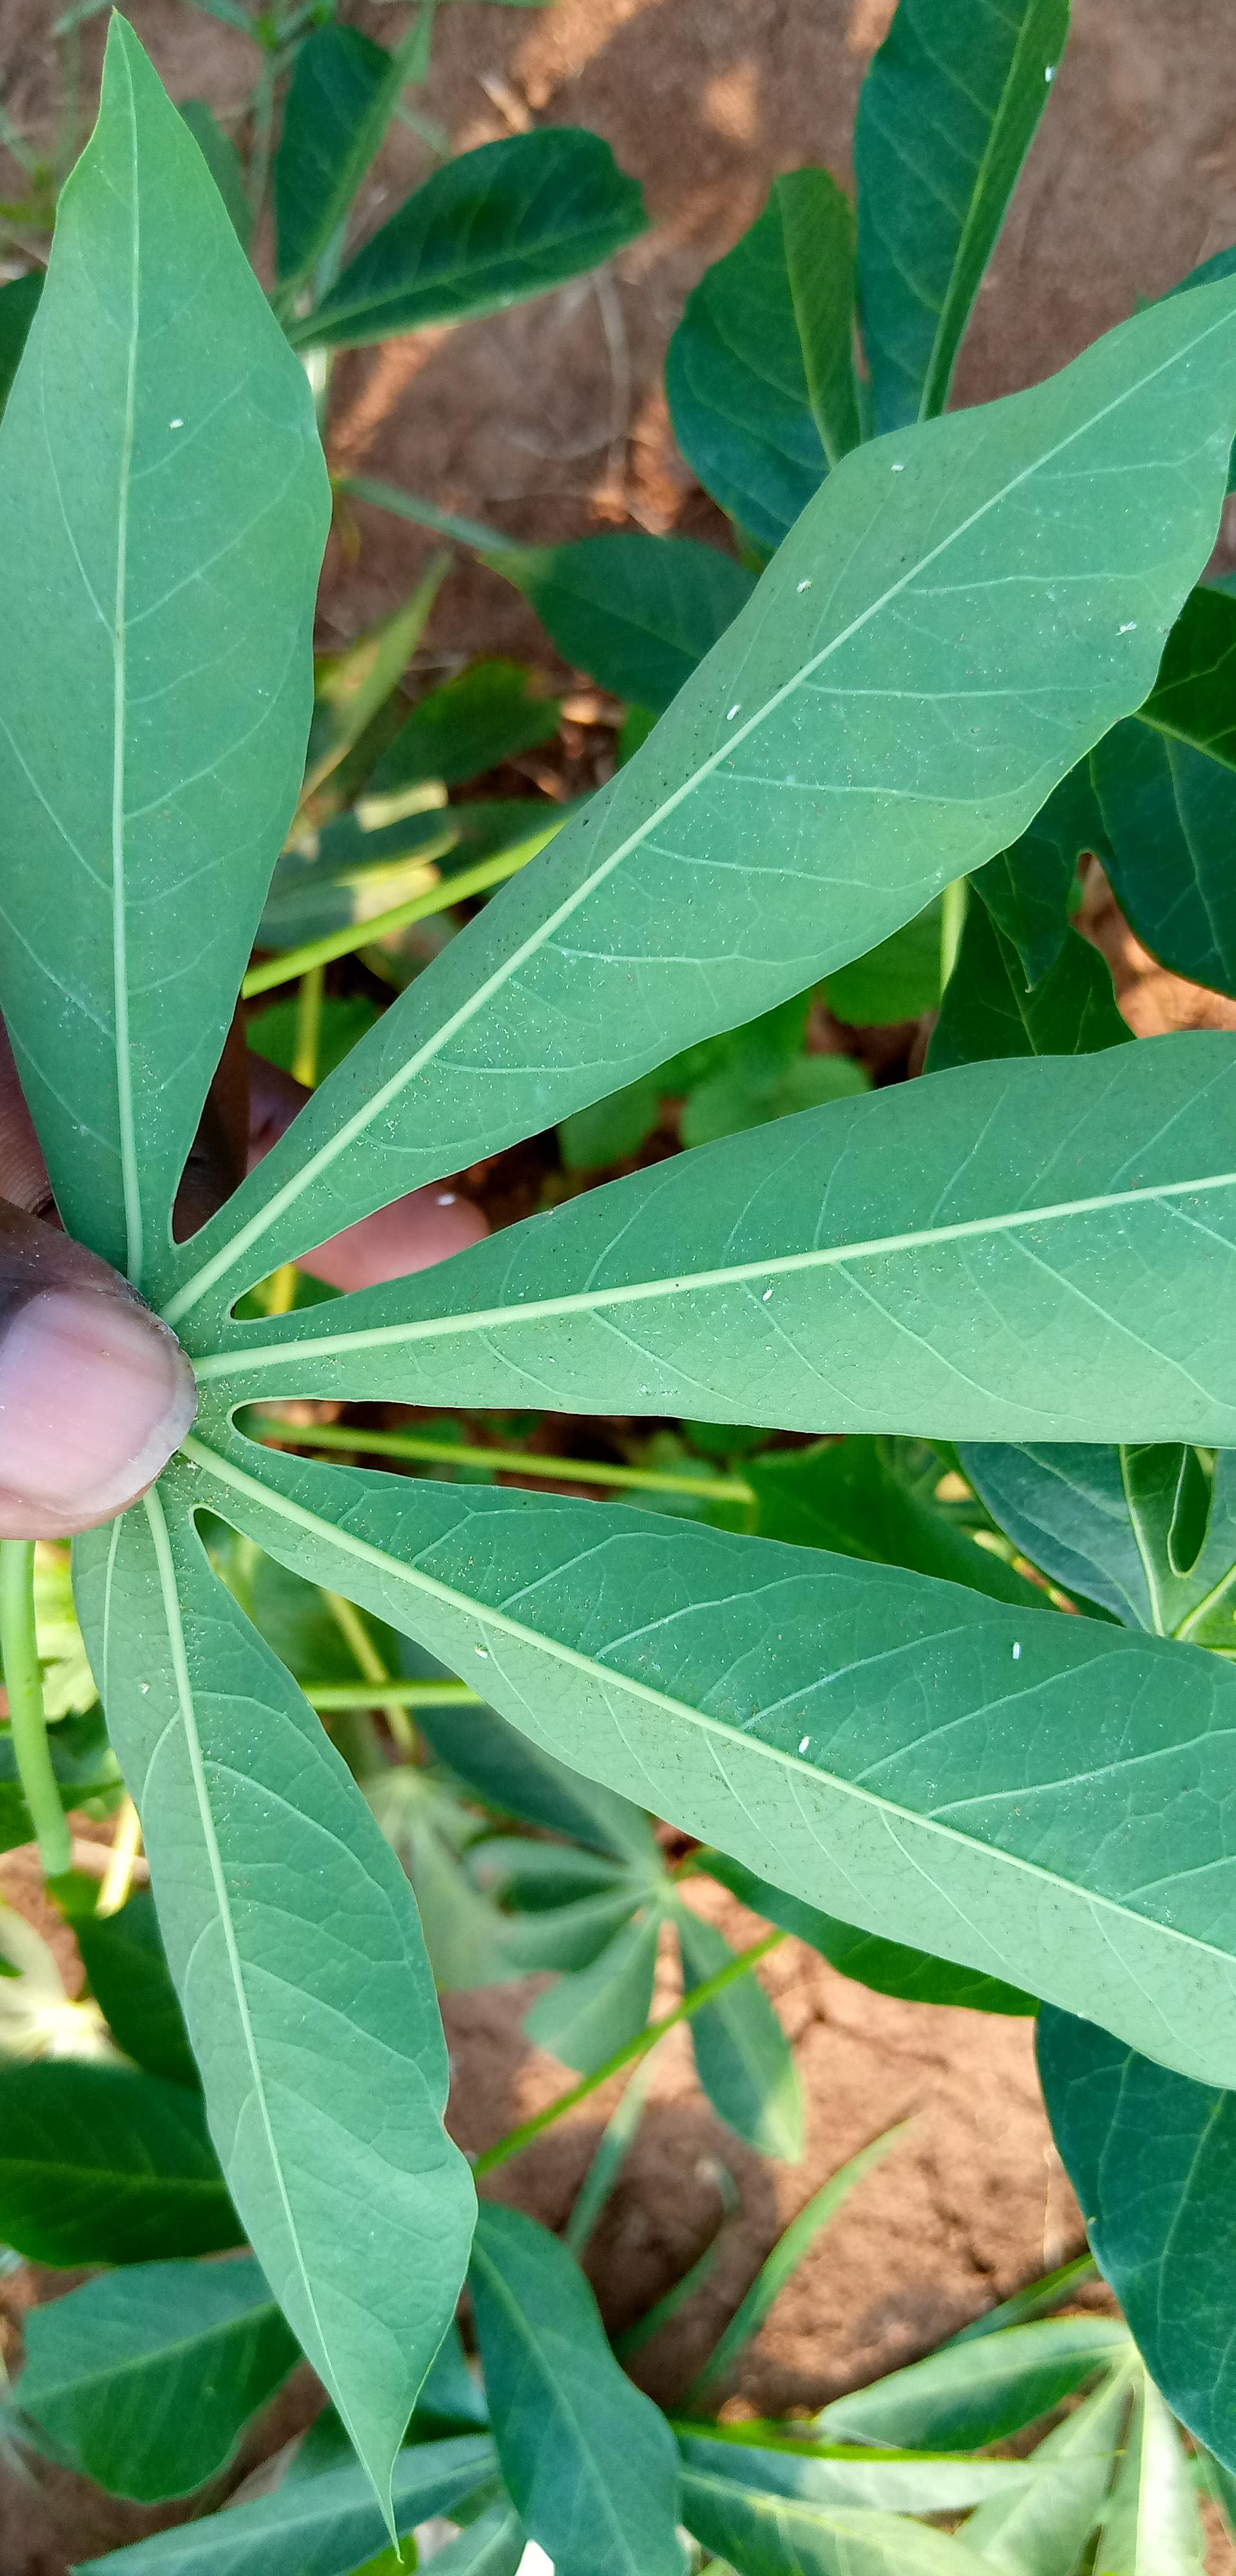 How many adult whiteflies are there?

11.